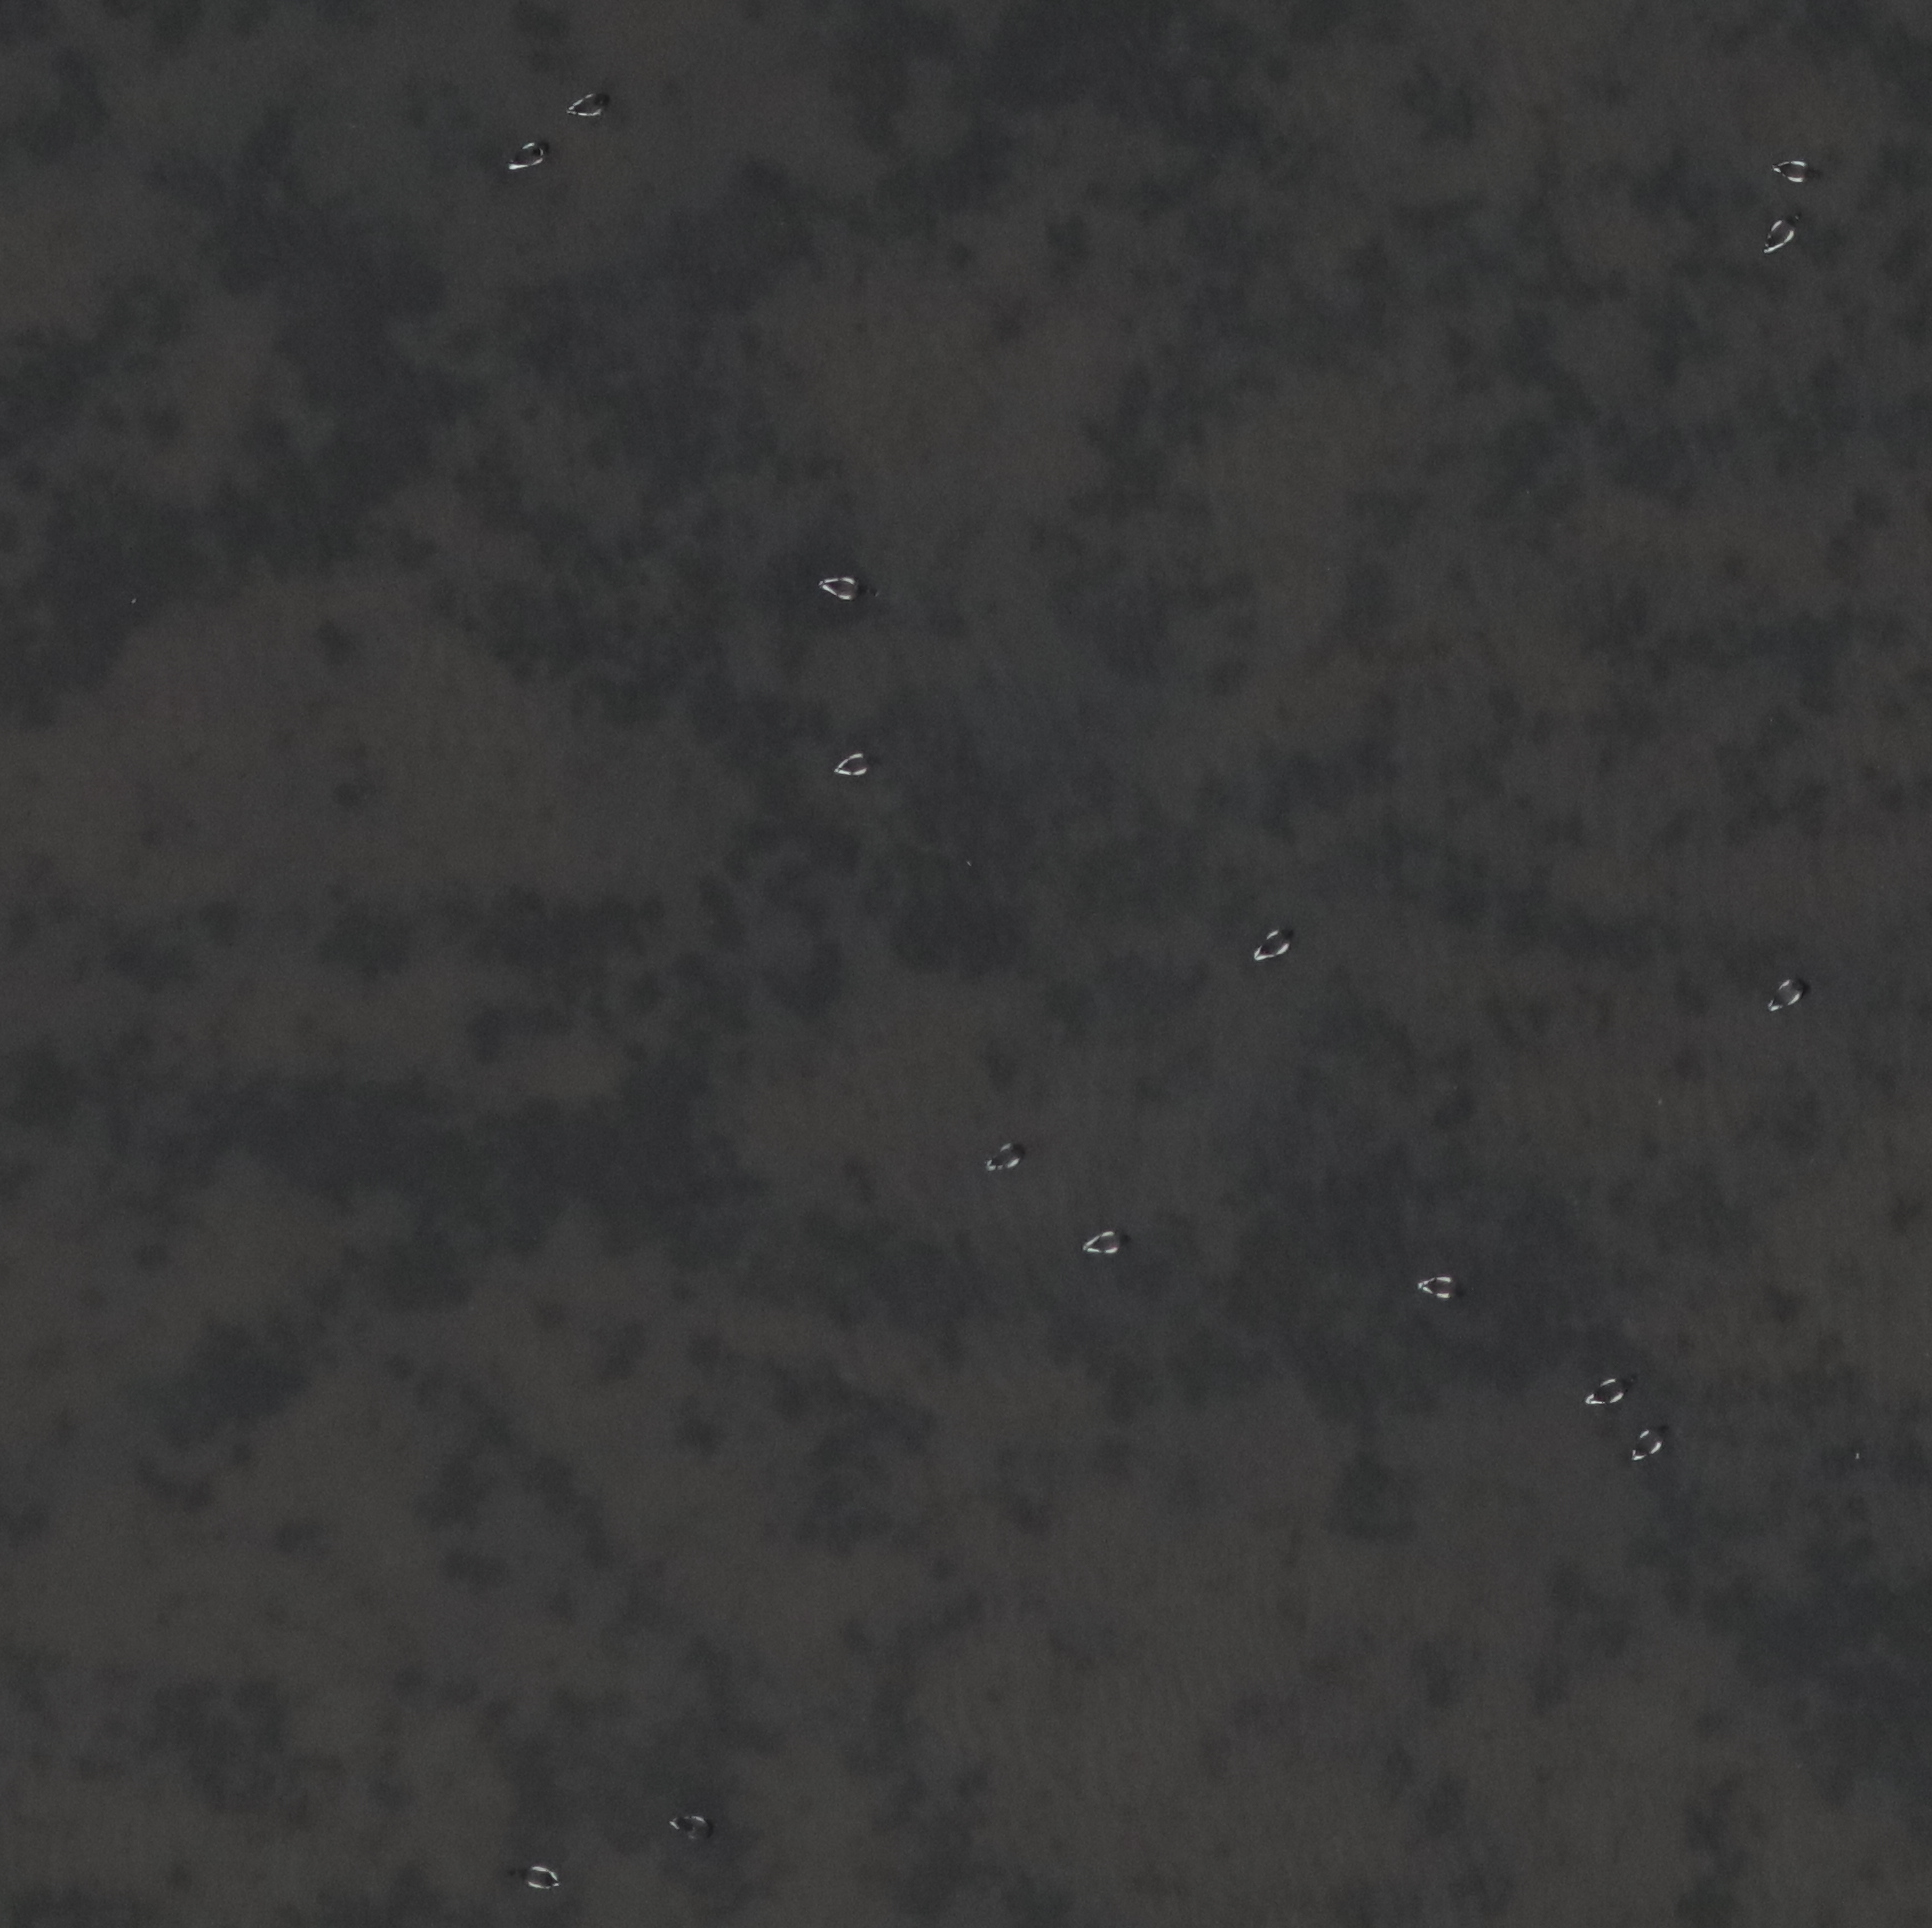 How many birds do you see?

15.